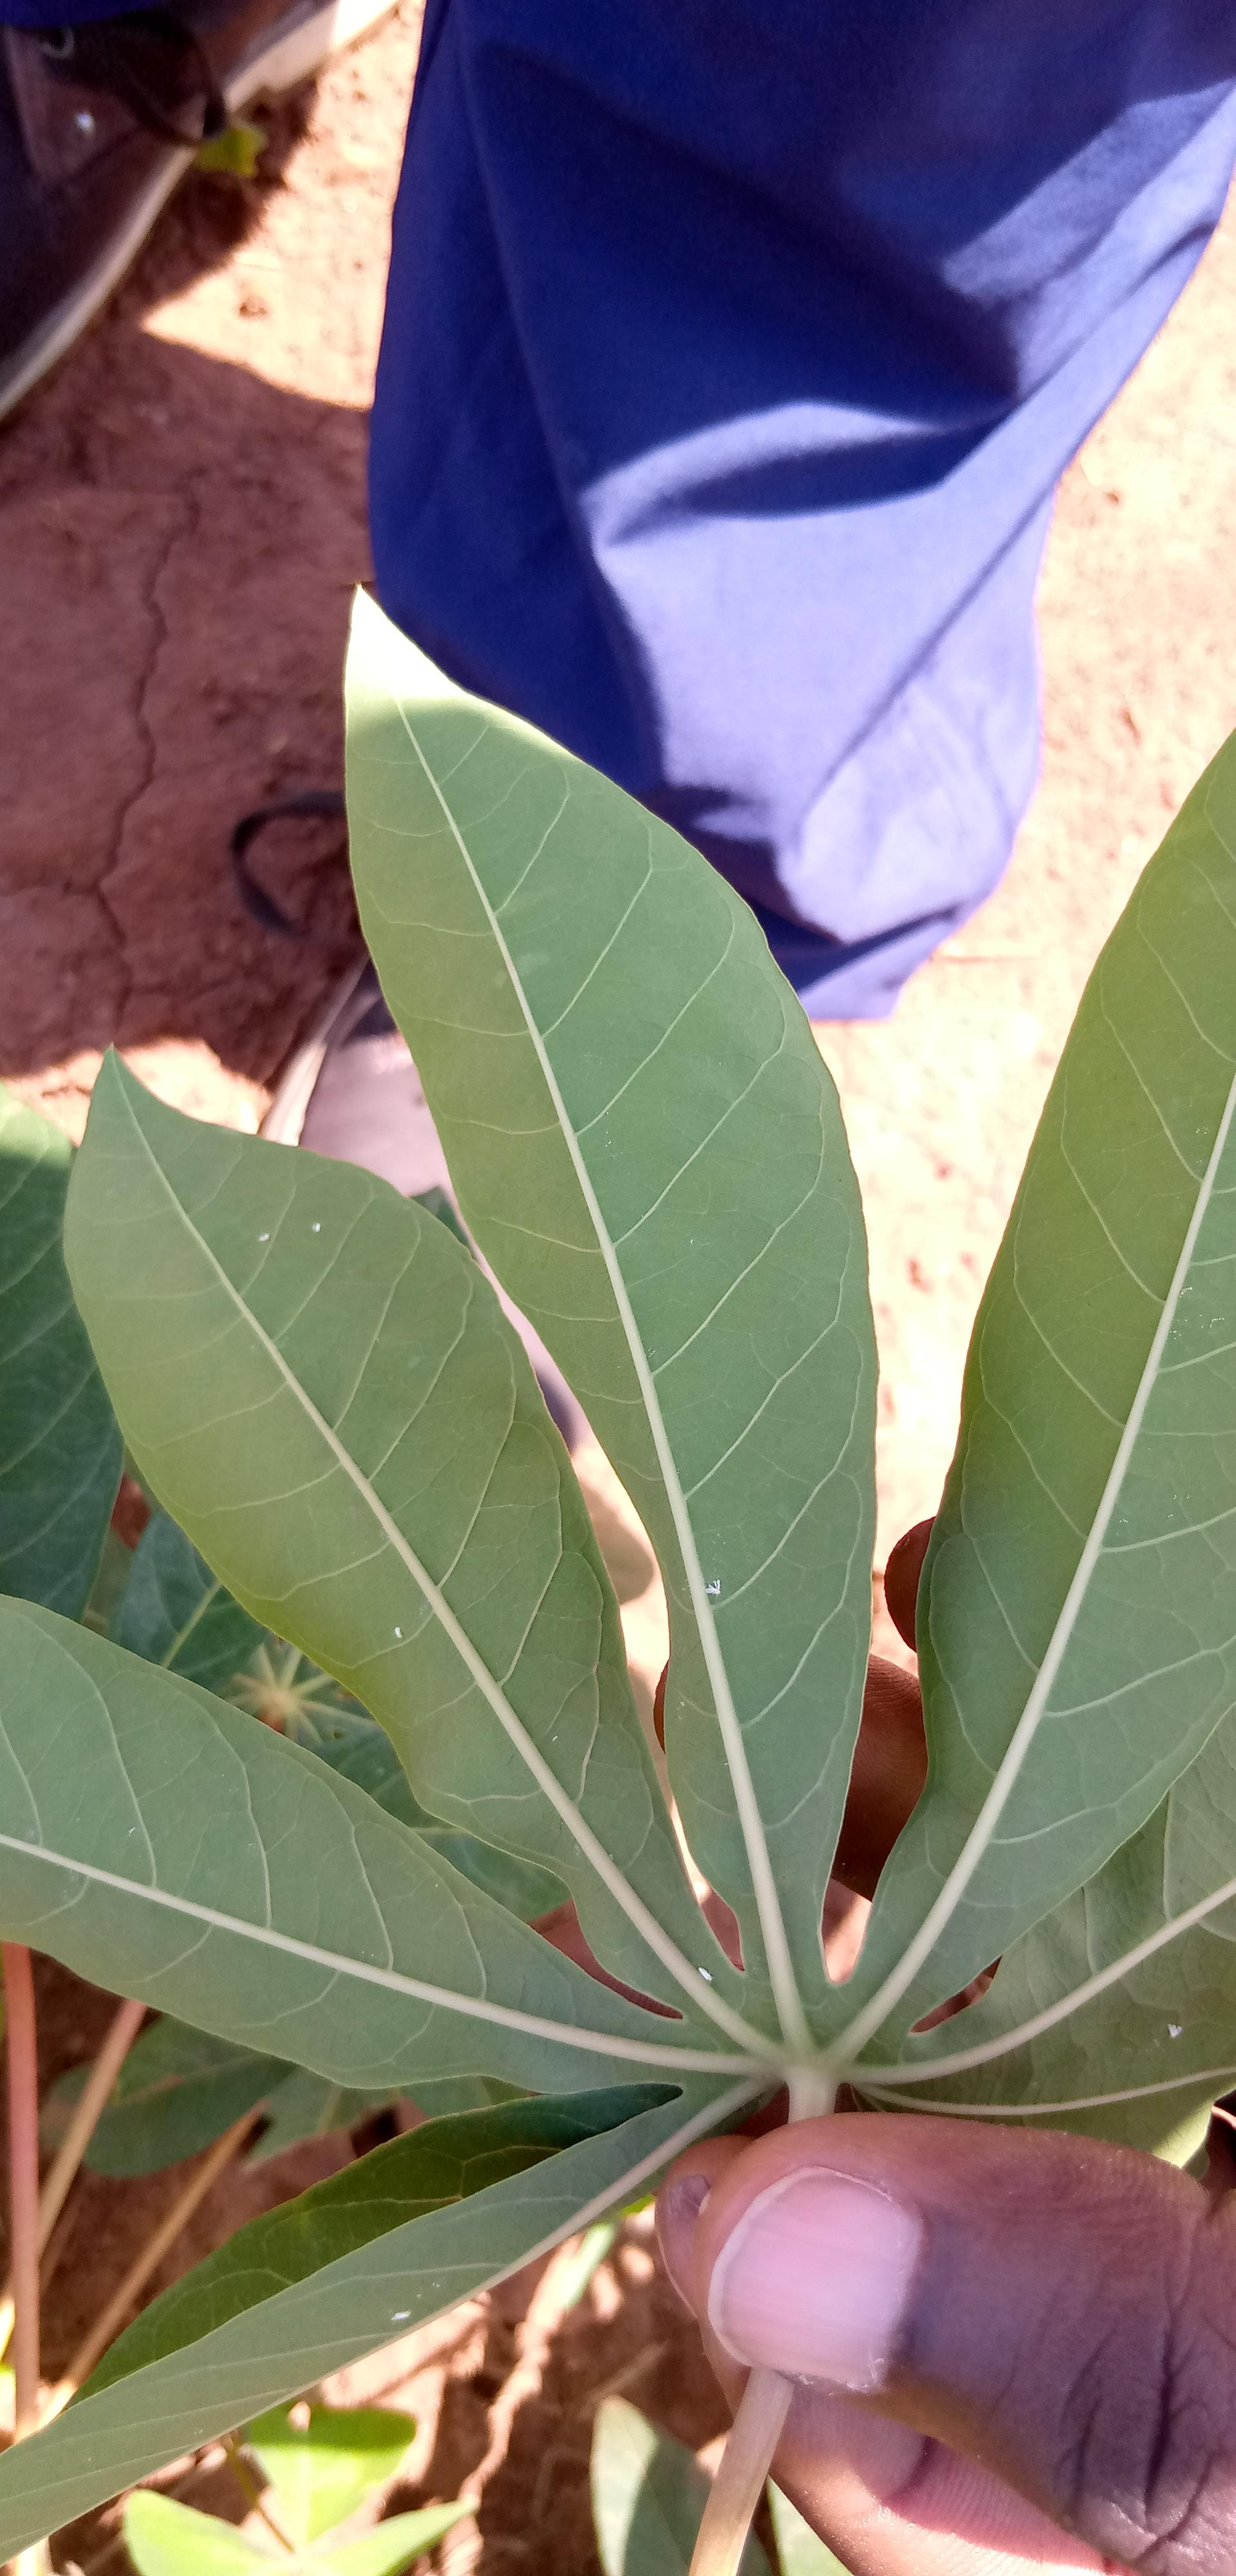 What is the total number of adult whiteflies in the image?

7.